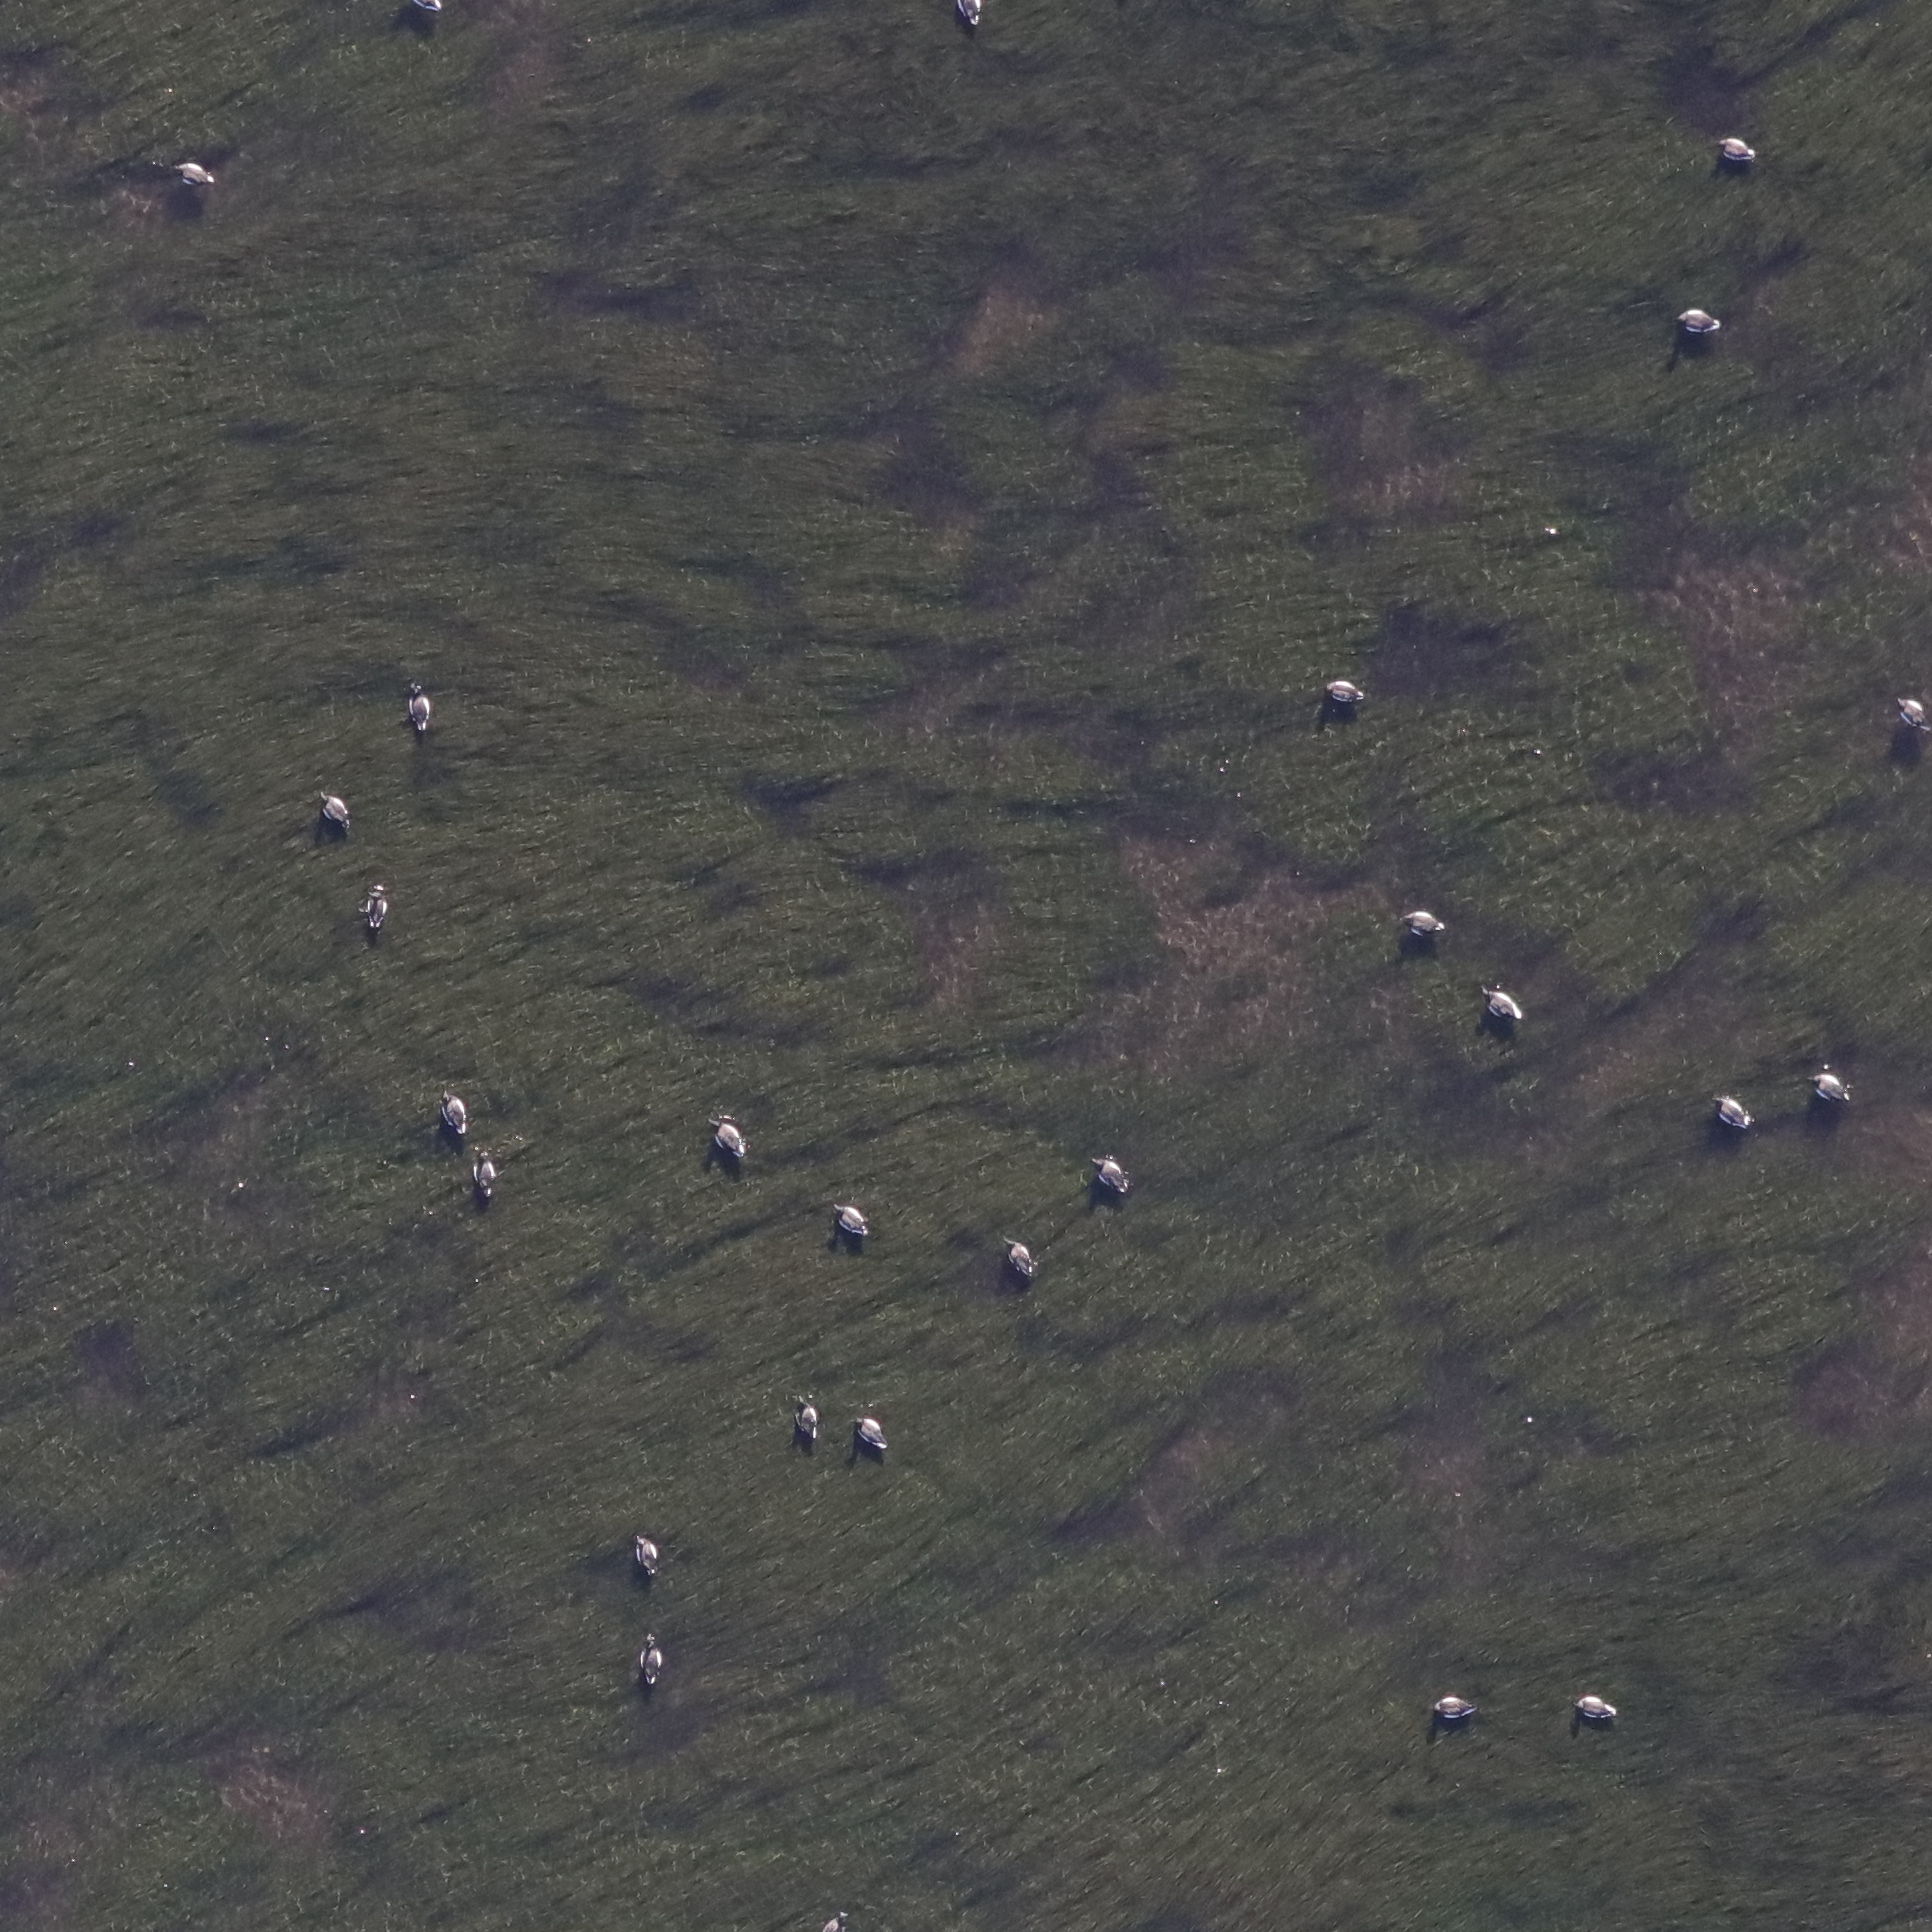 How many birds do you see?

25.